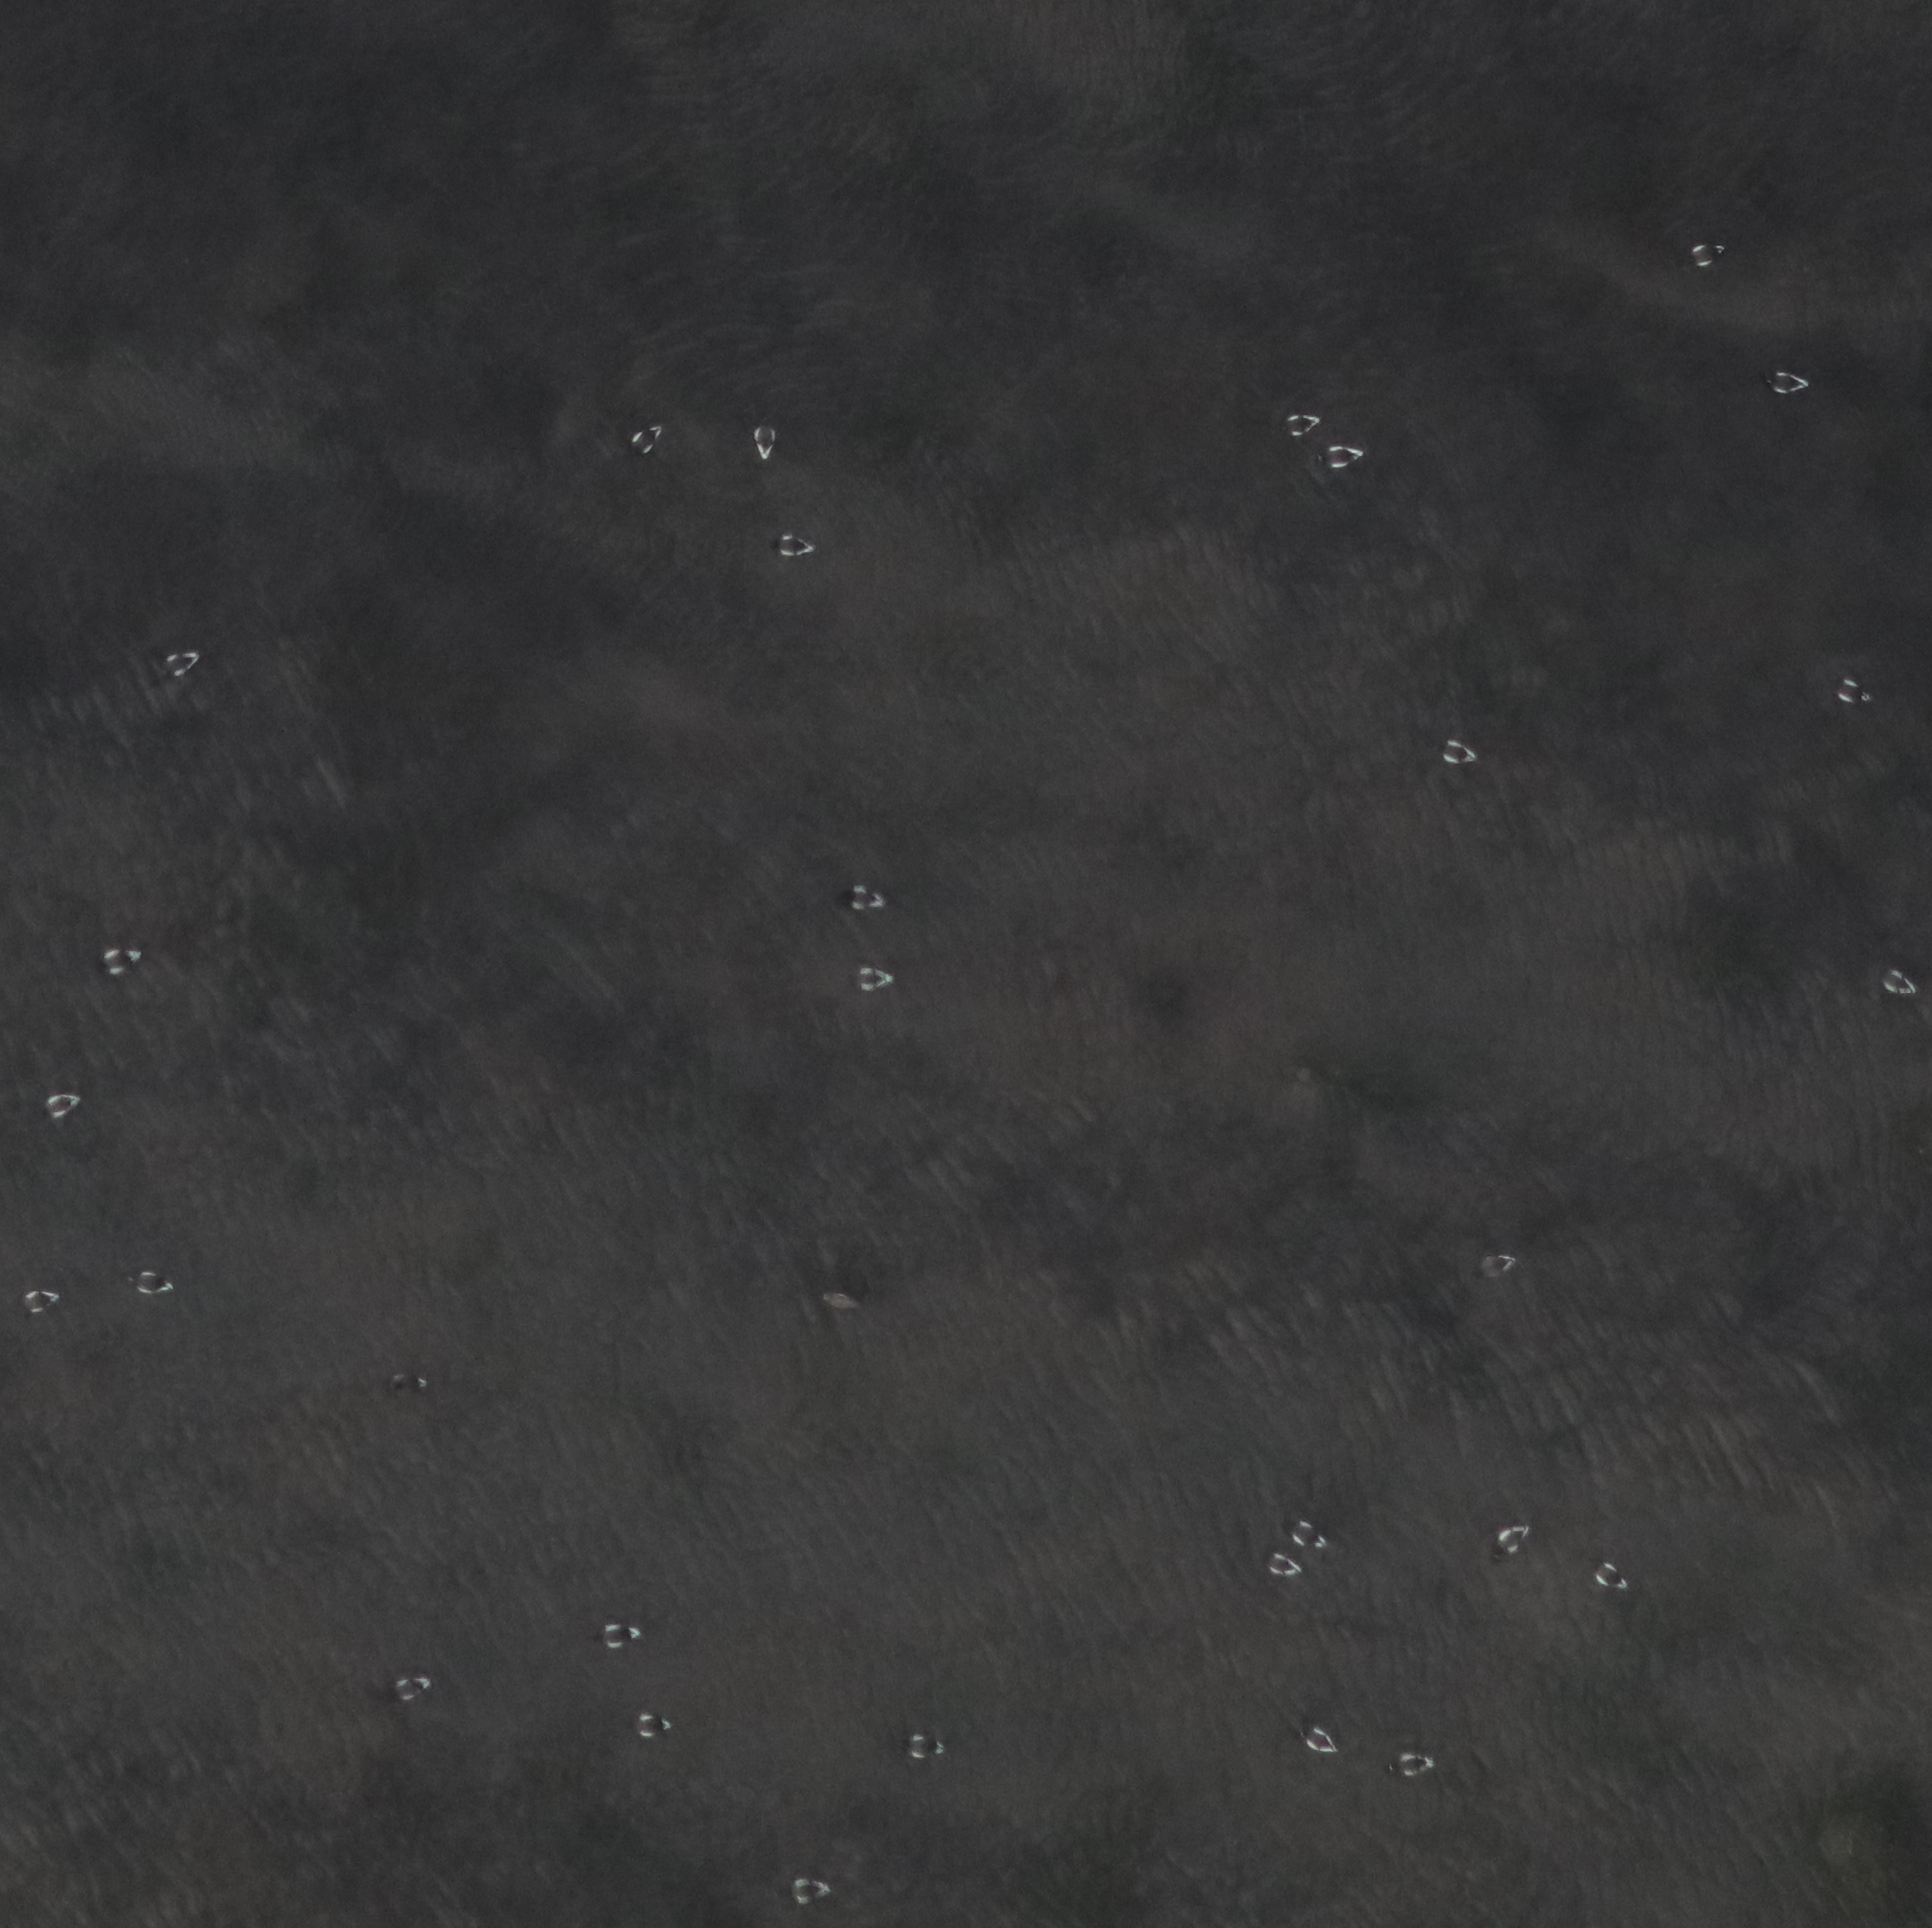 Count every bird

31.